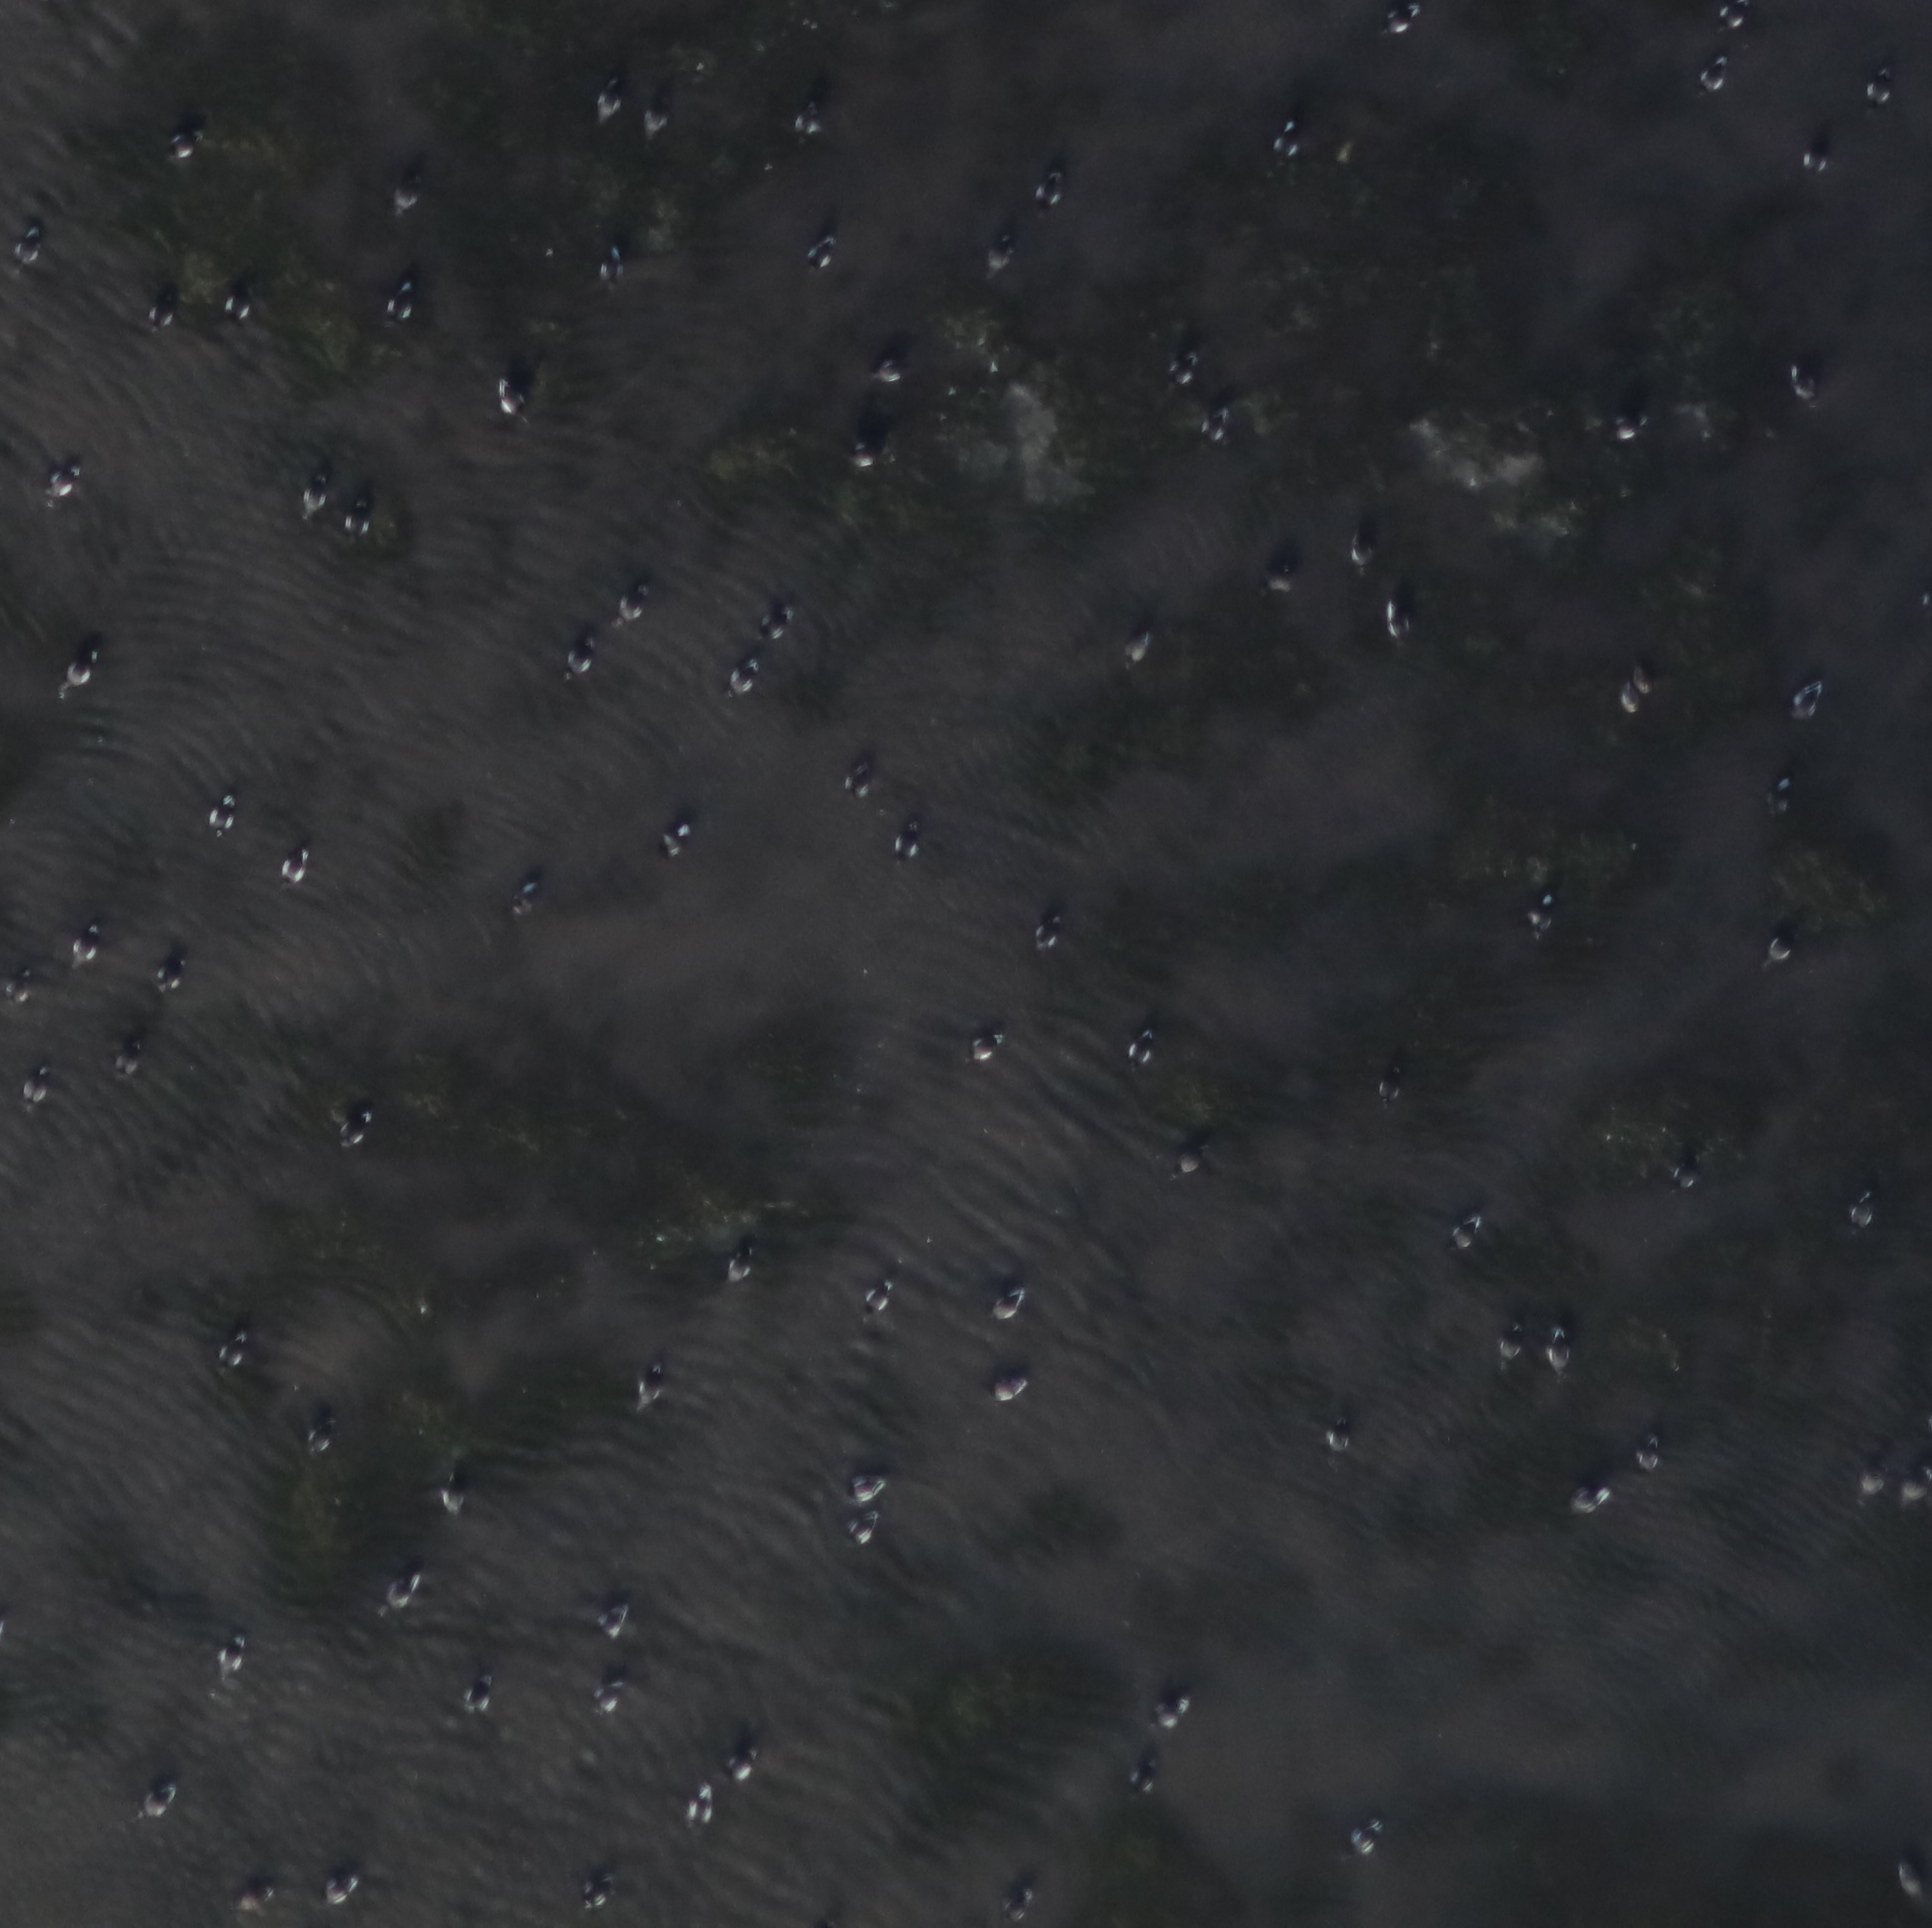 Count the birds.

98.